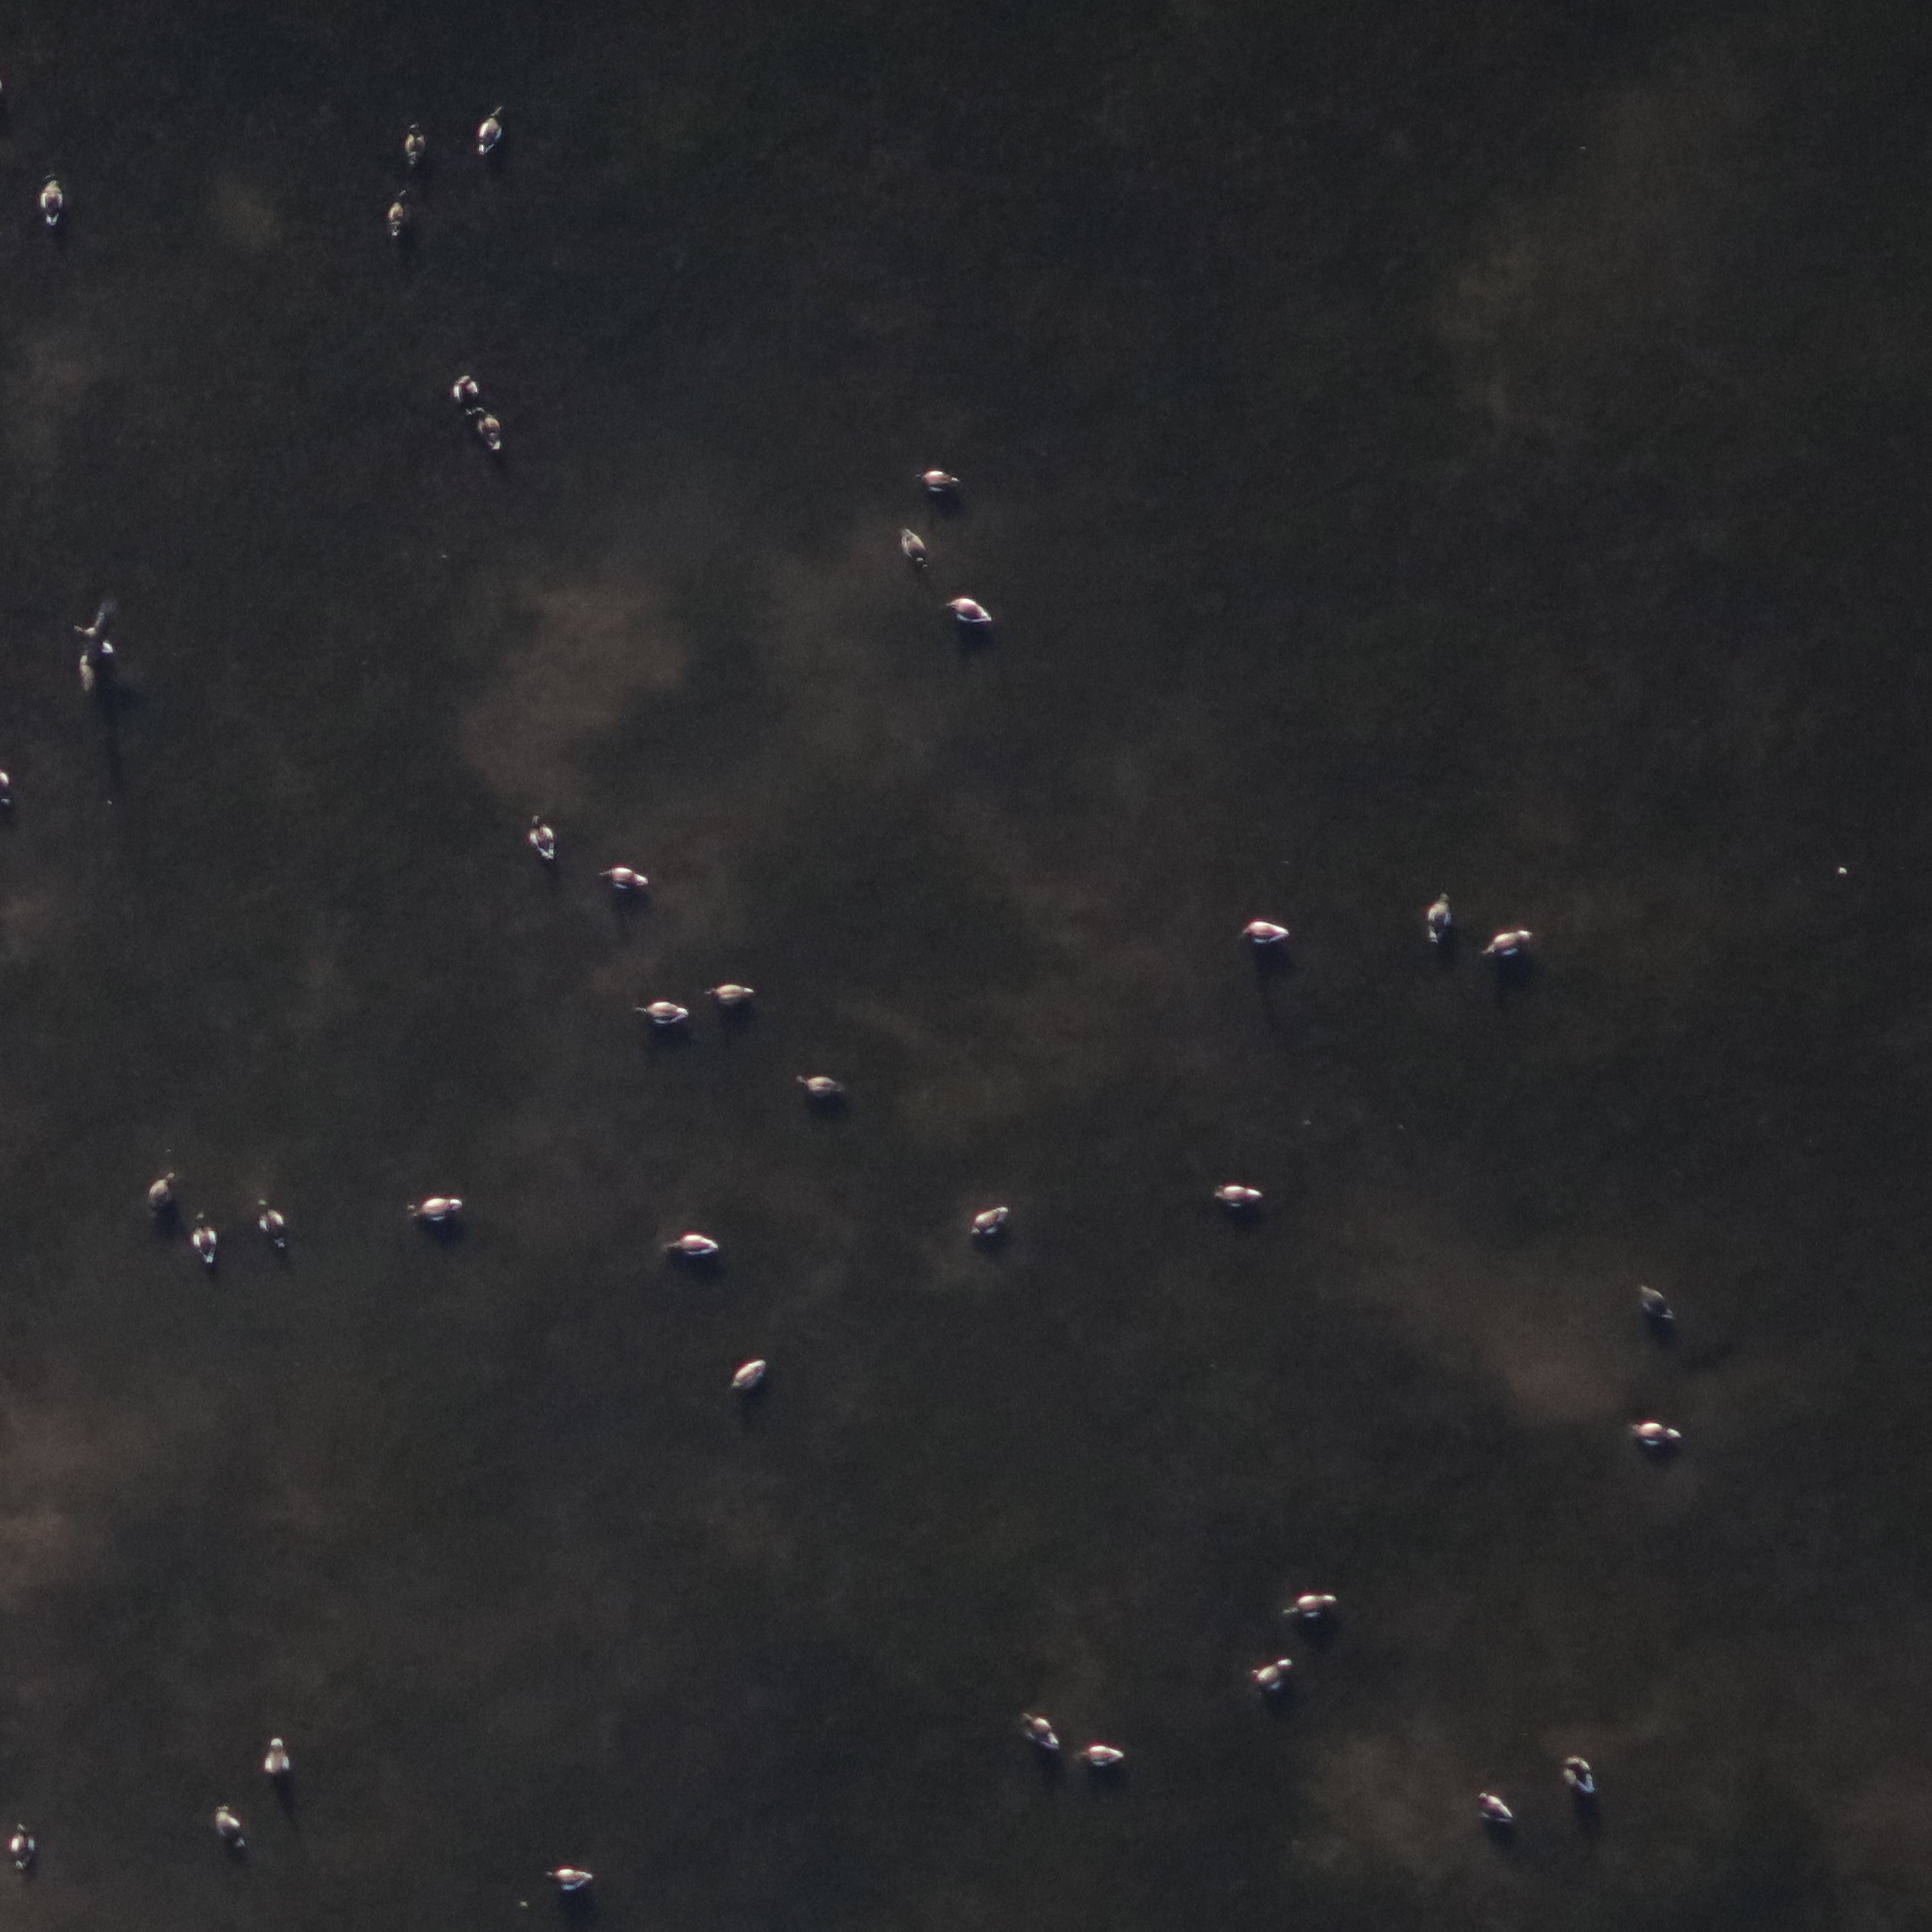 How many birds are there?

38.